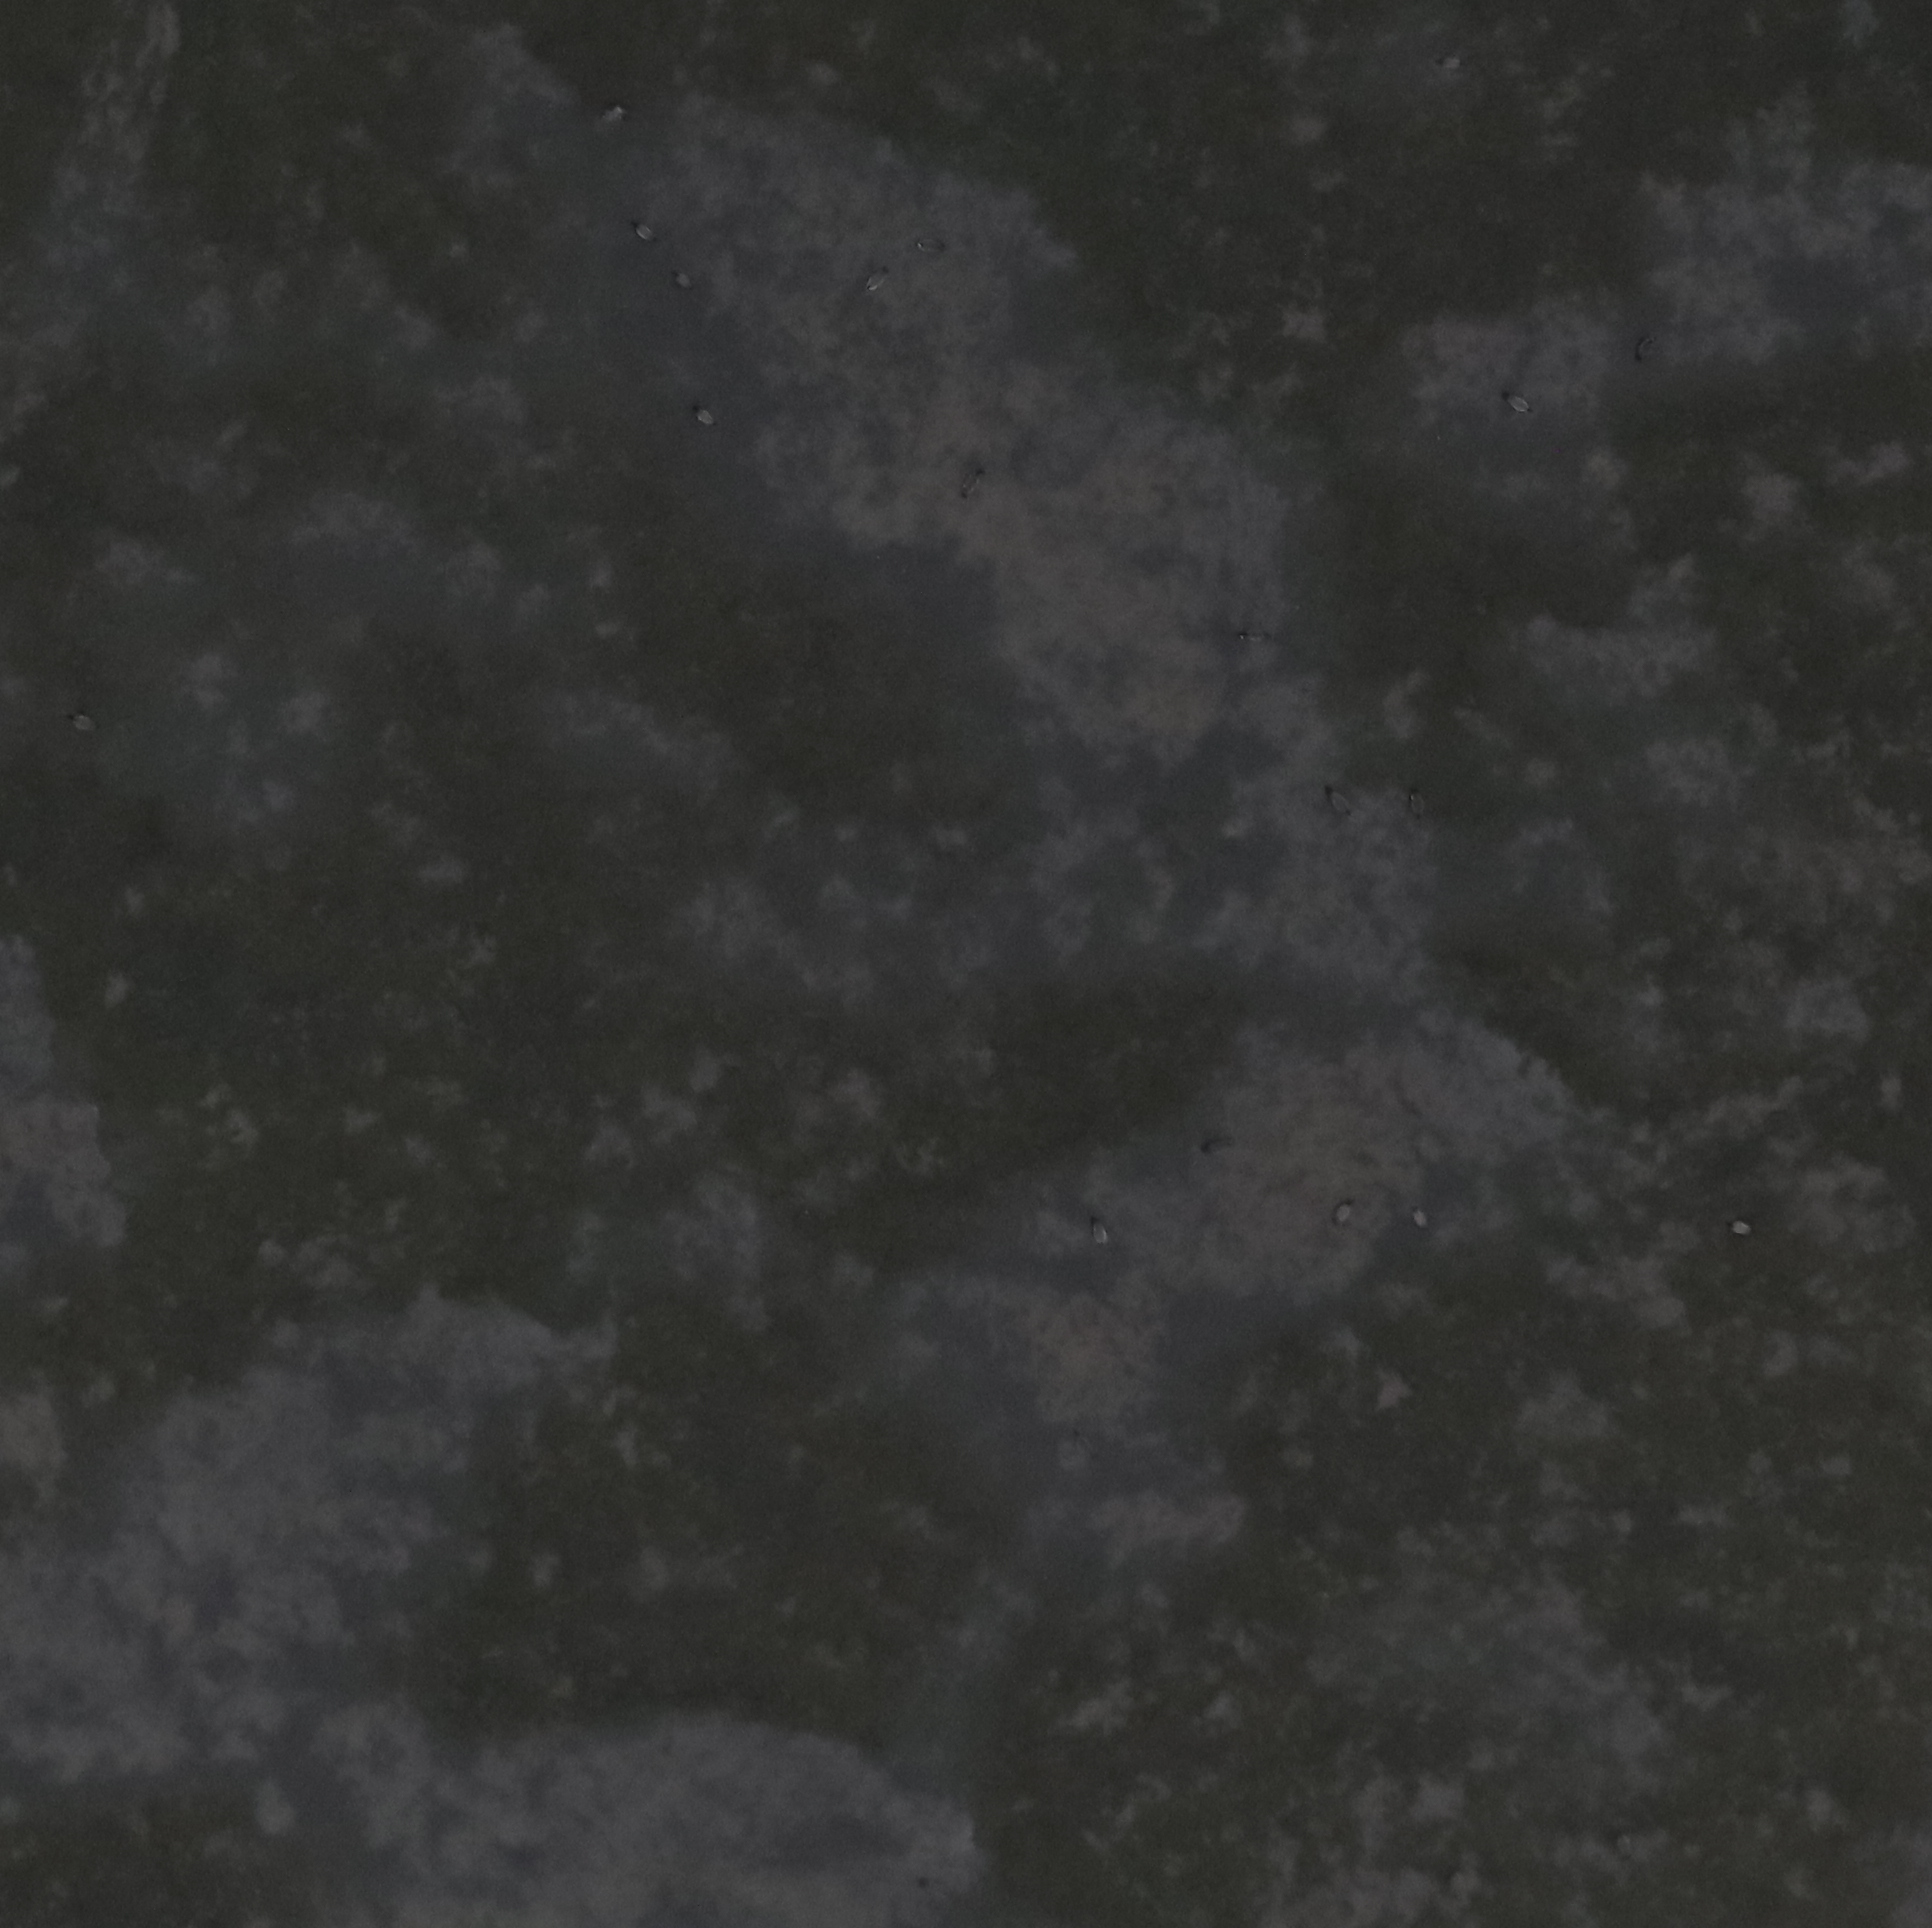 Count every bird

21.